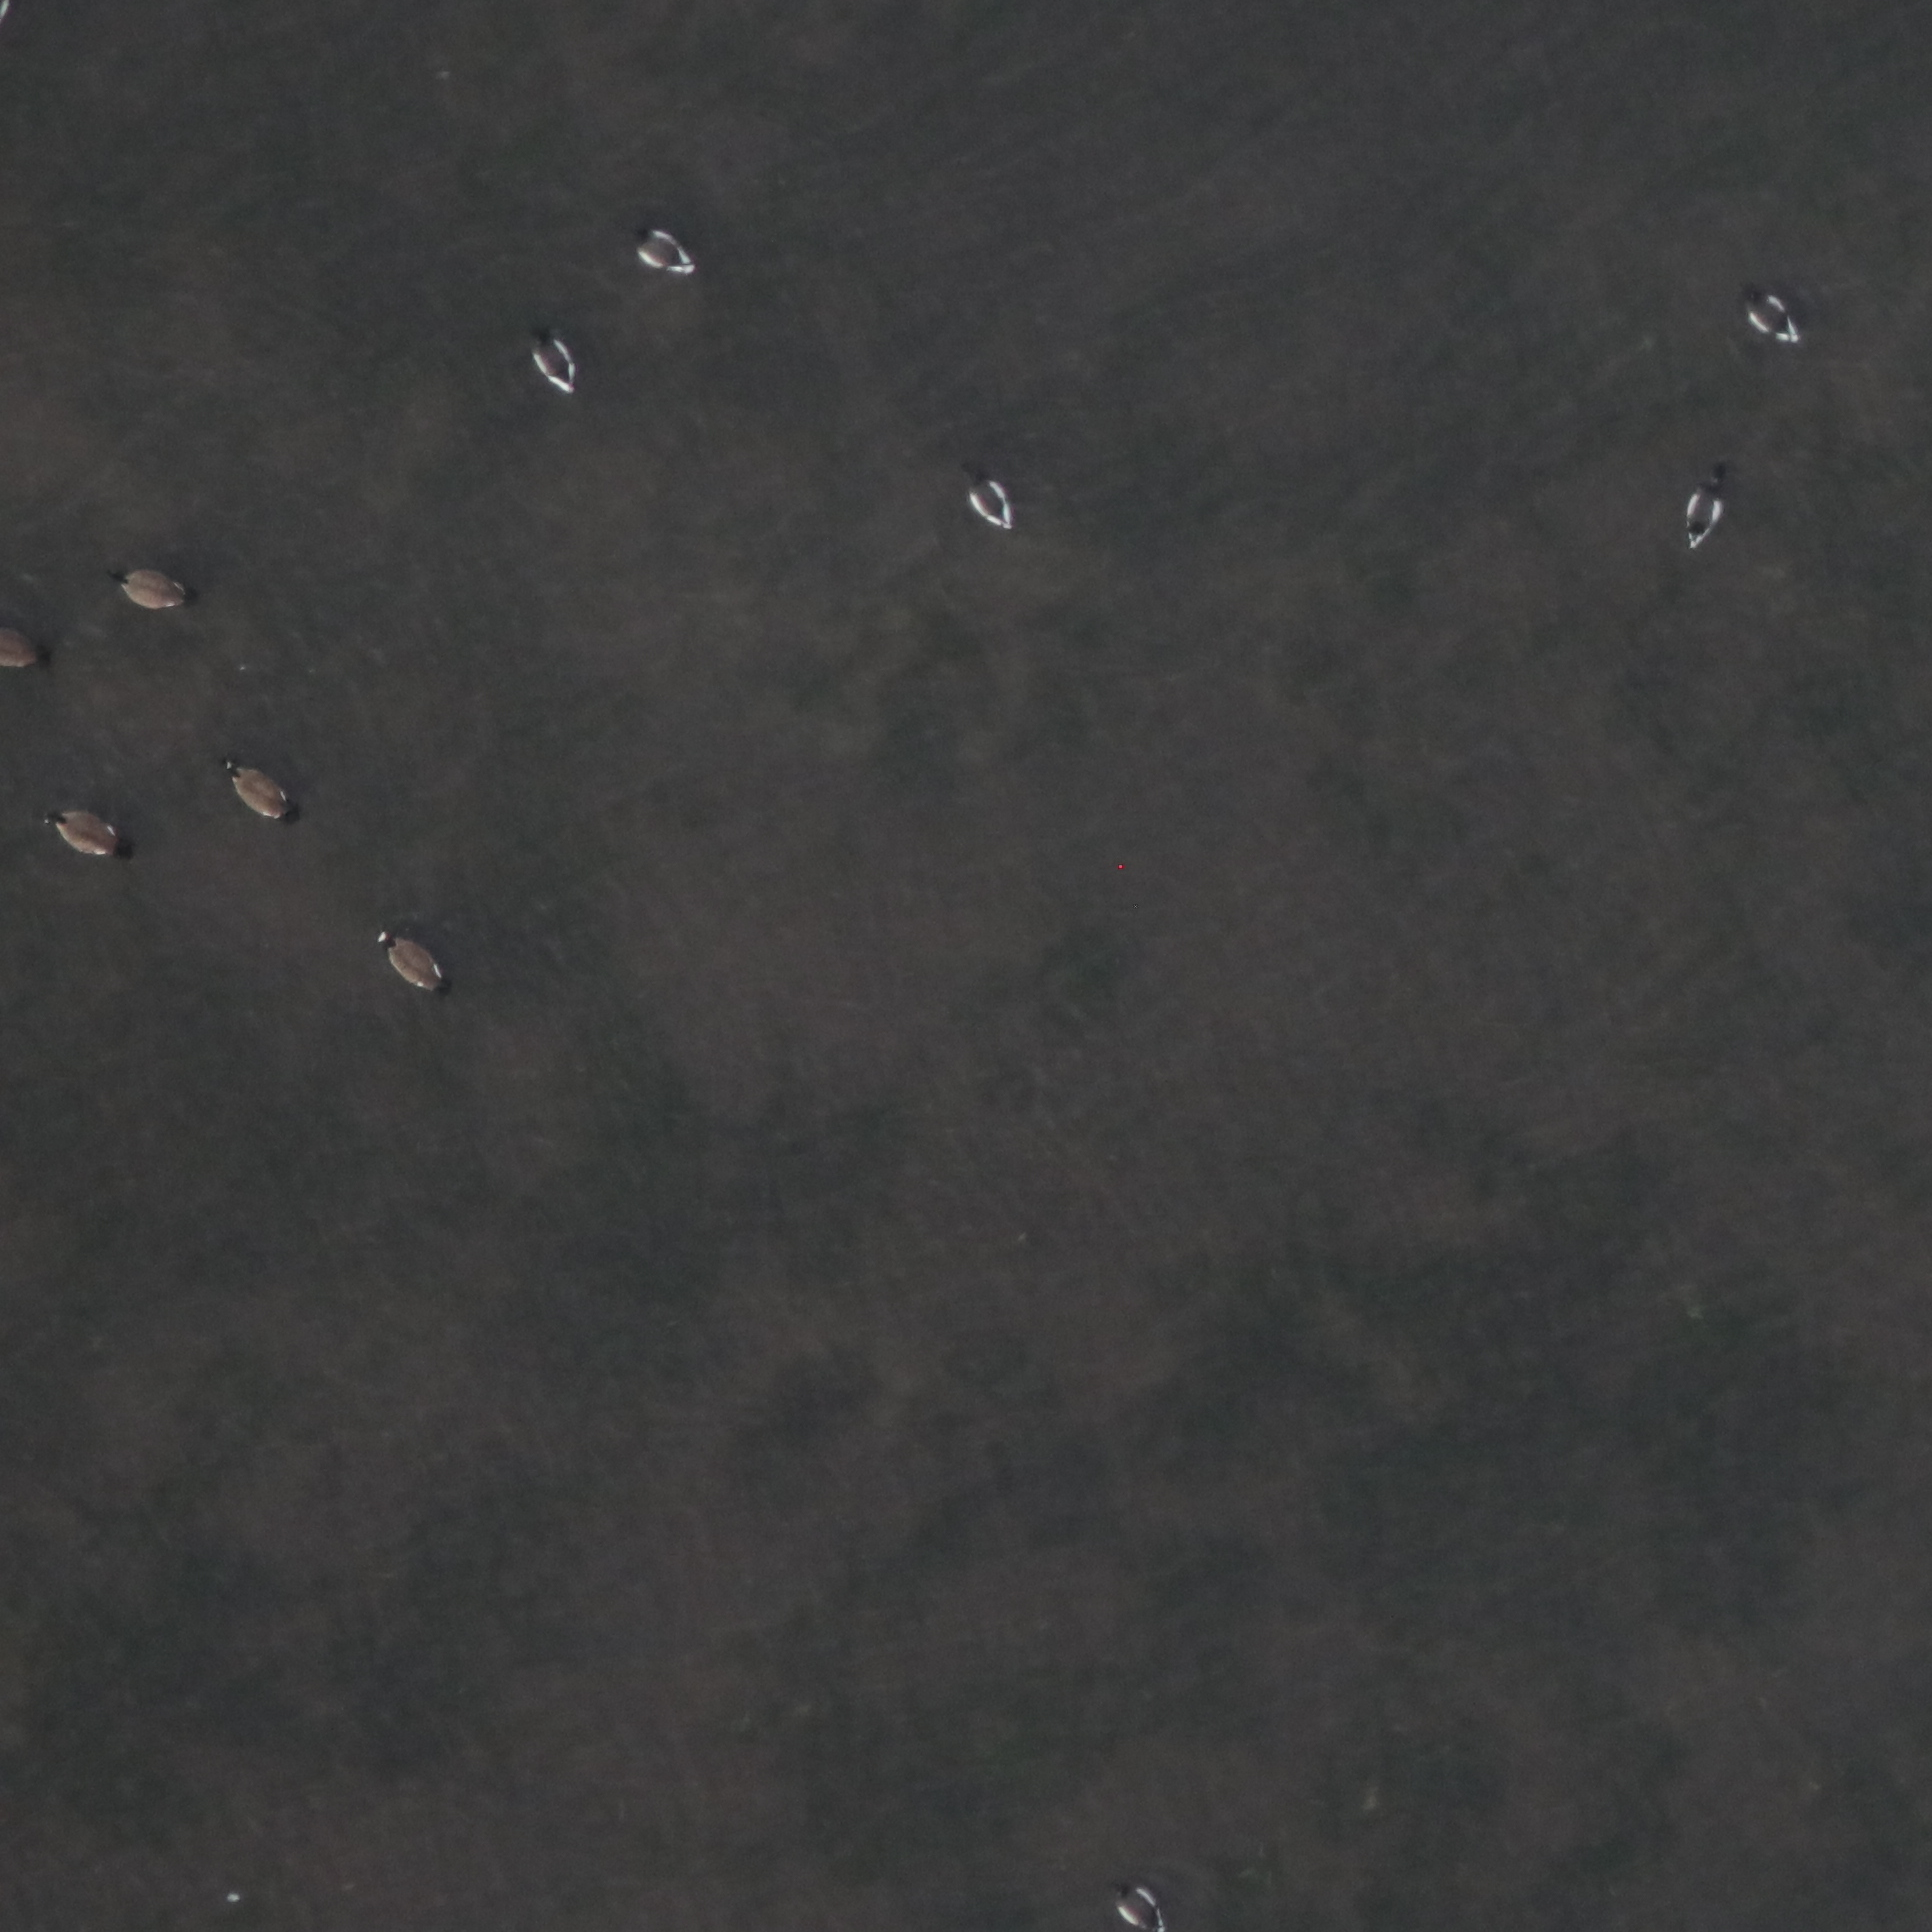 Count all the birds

11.